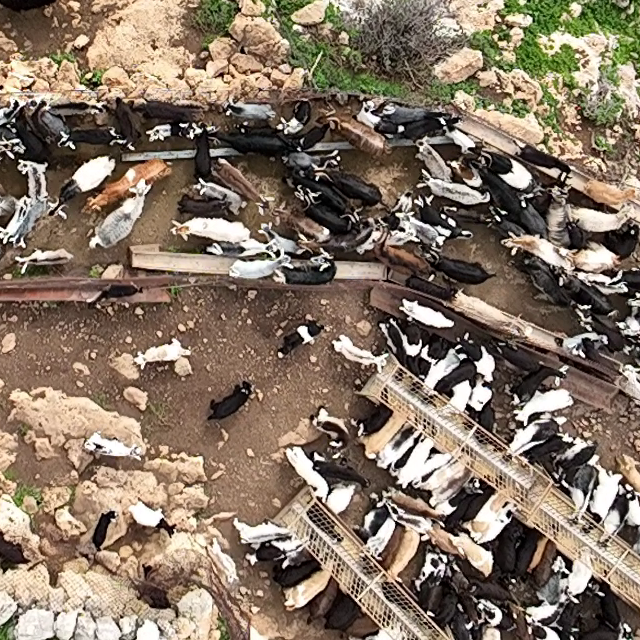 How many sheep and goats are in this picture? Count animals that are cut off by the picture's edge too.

156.